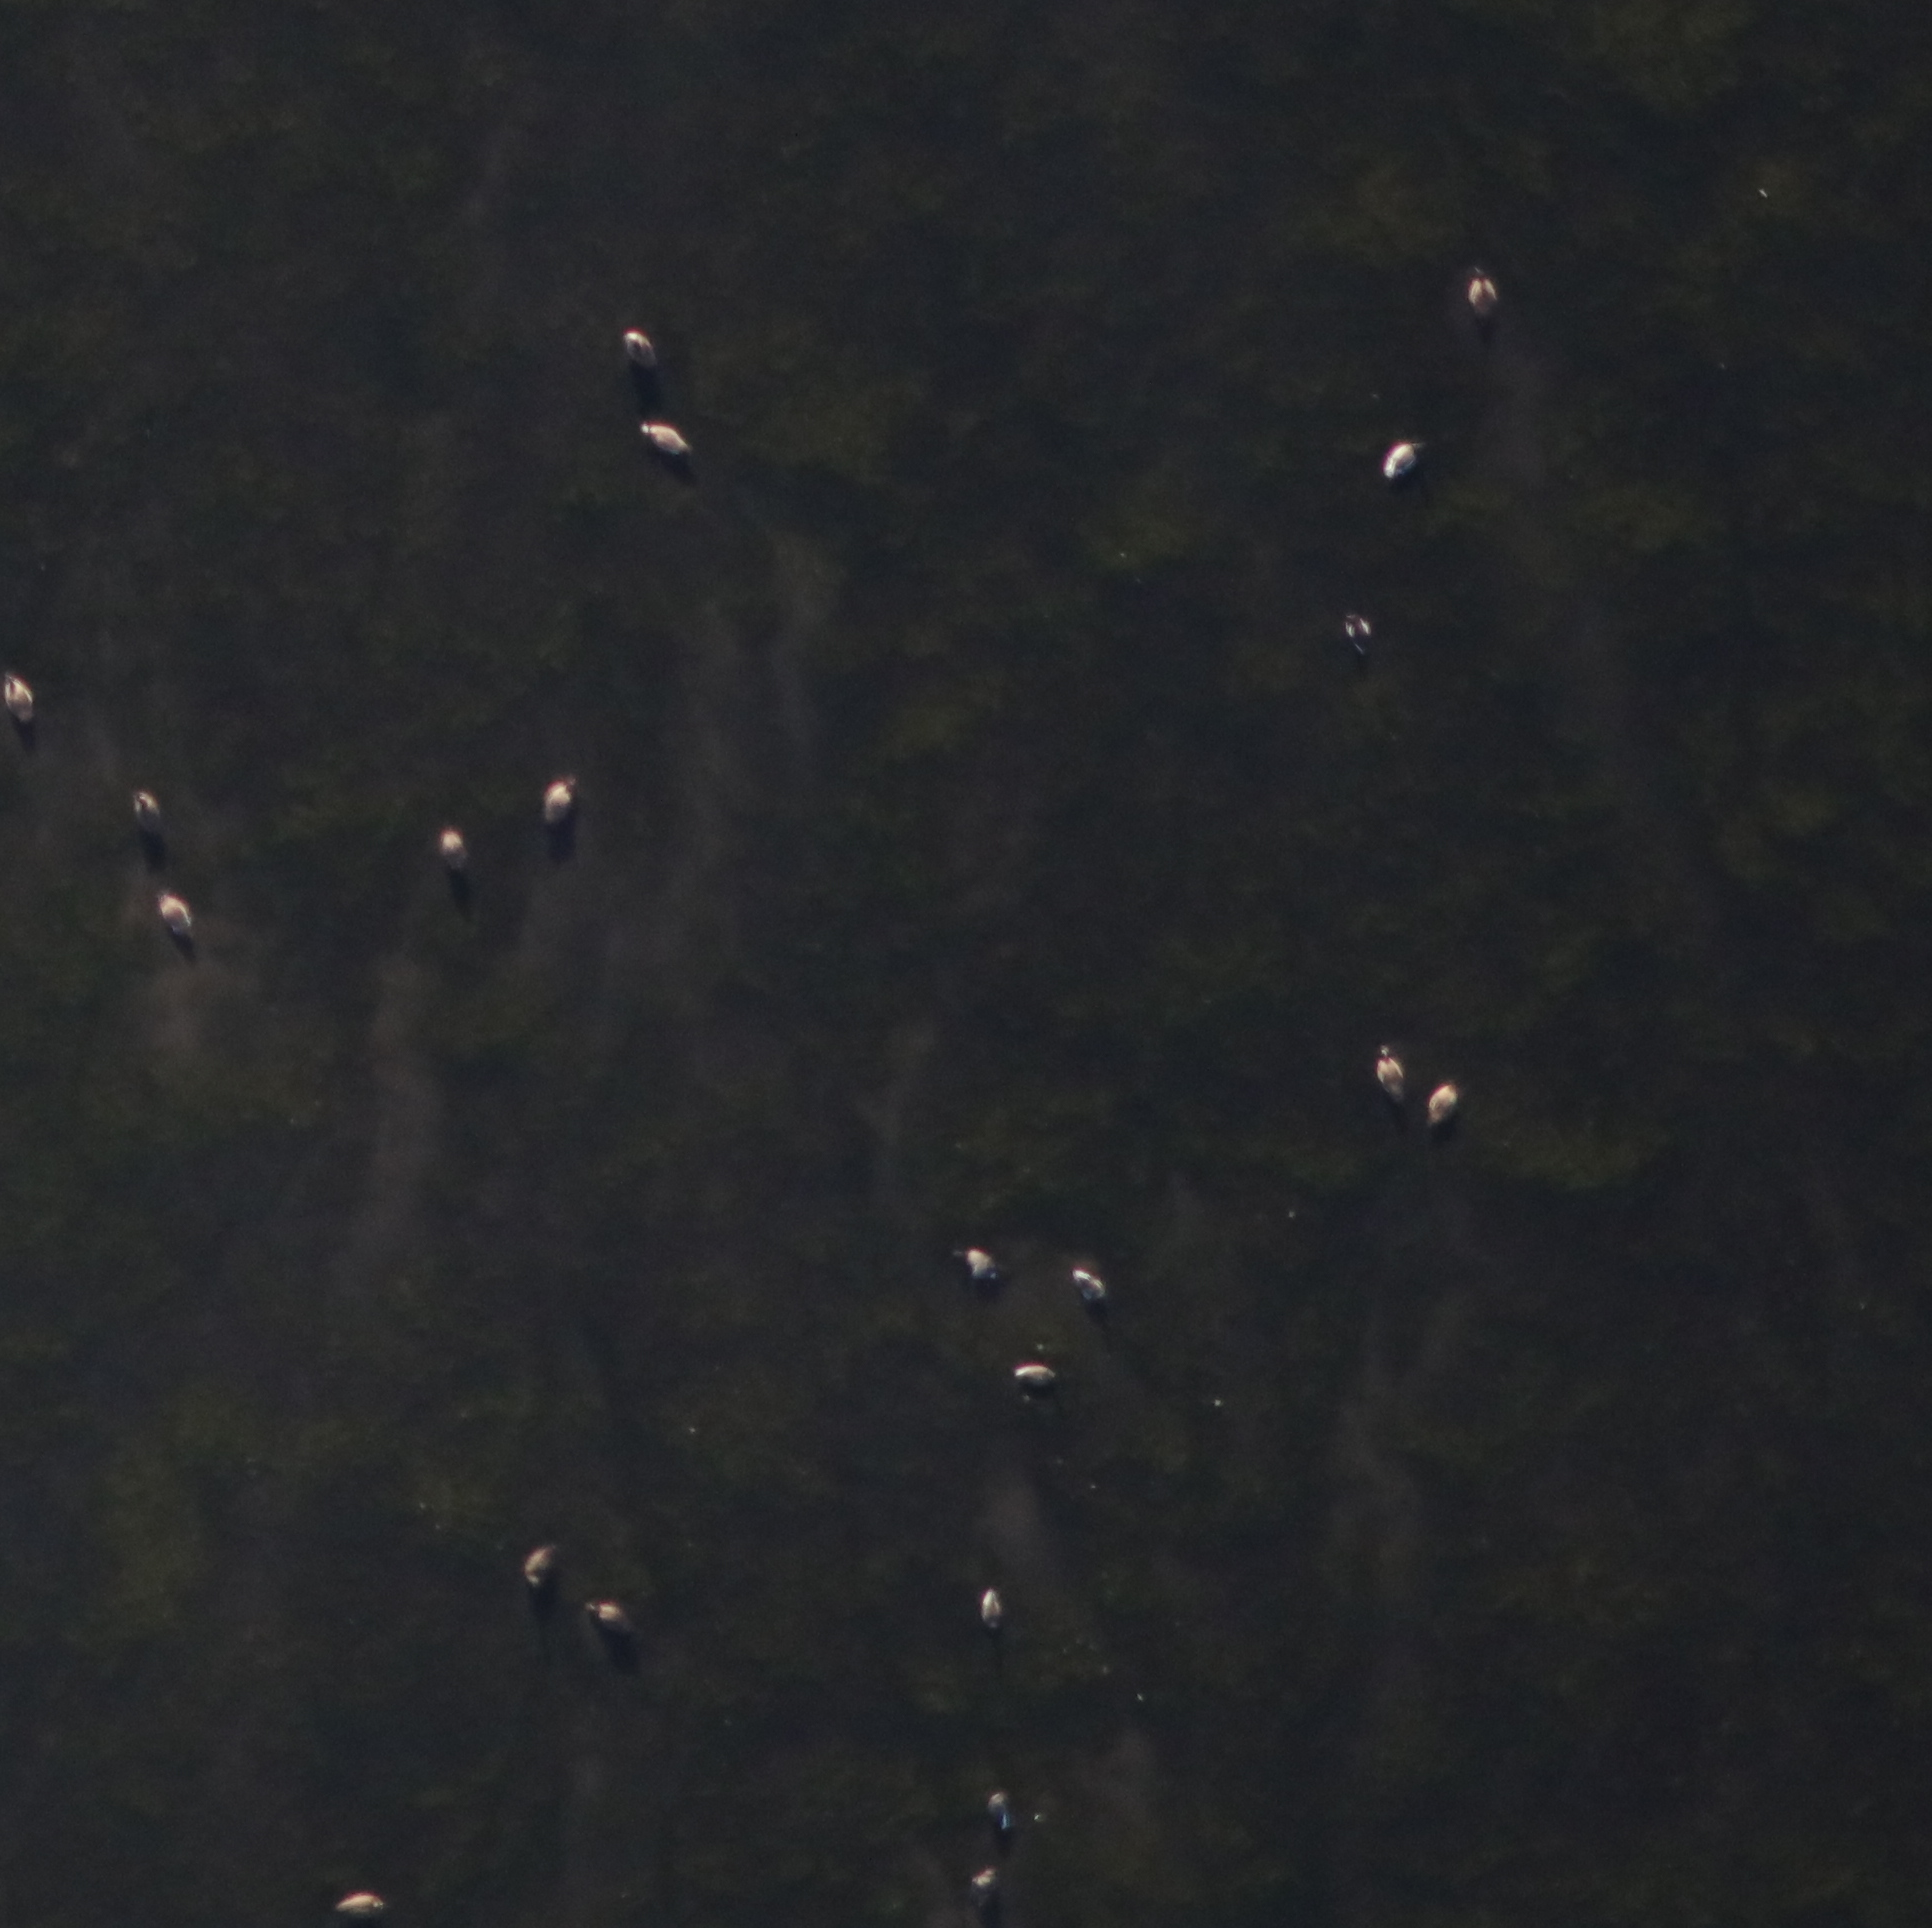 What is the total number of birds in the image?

22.